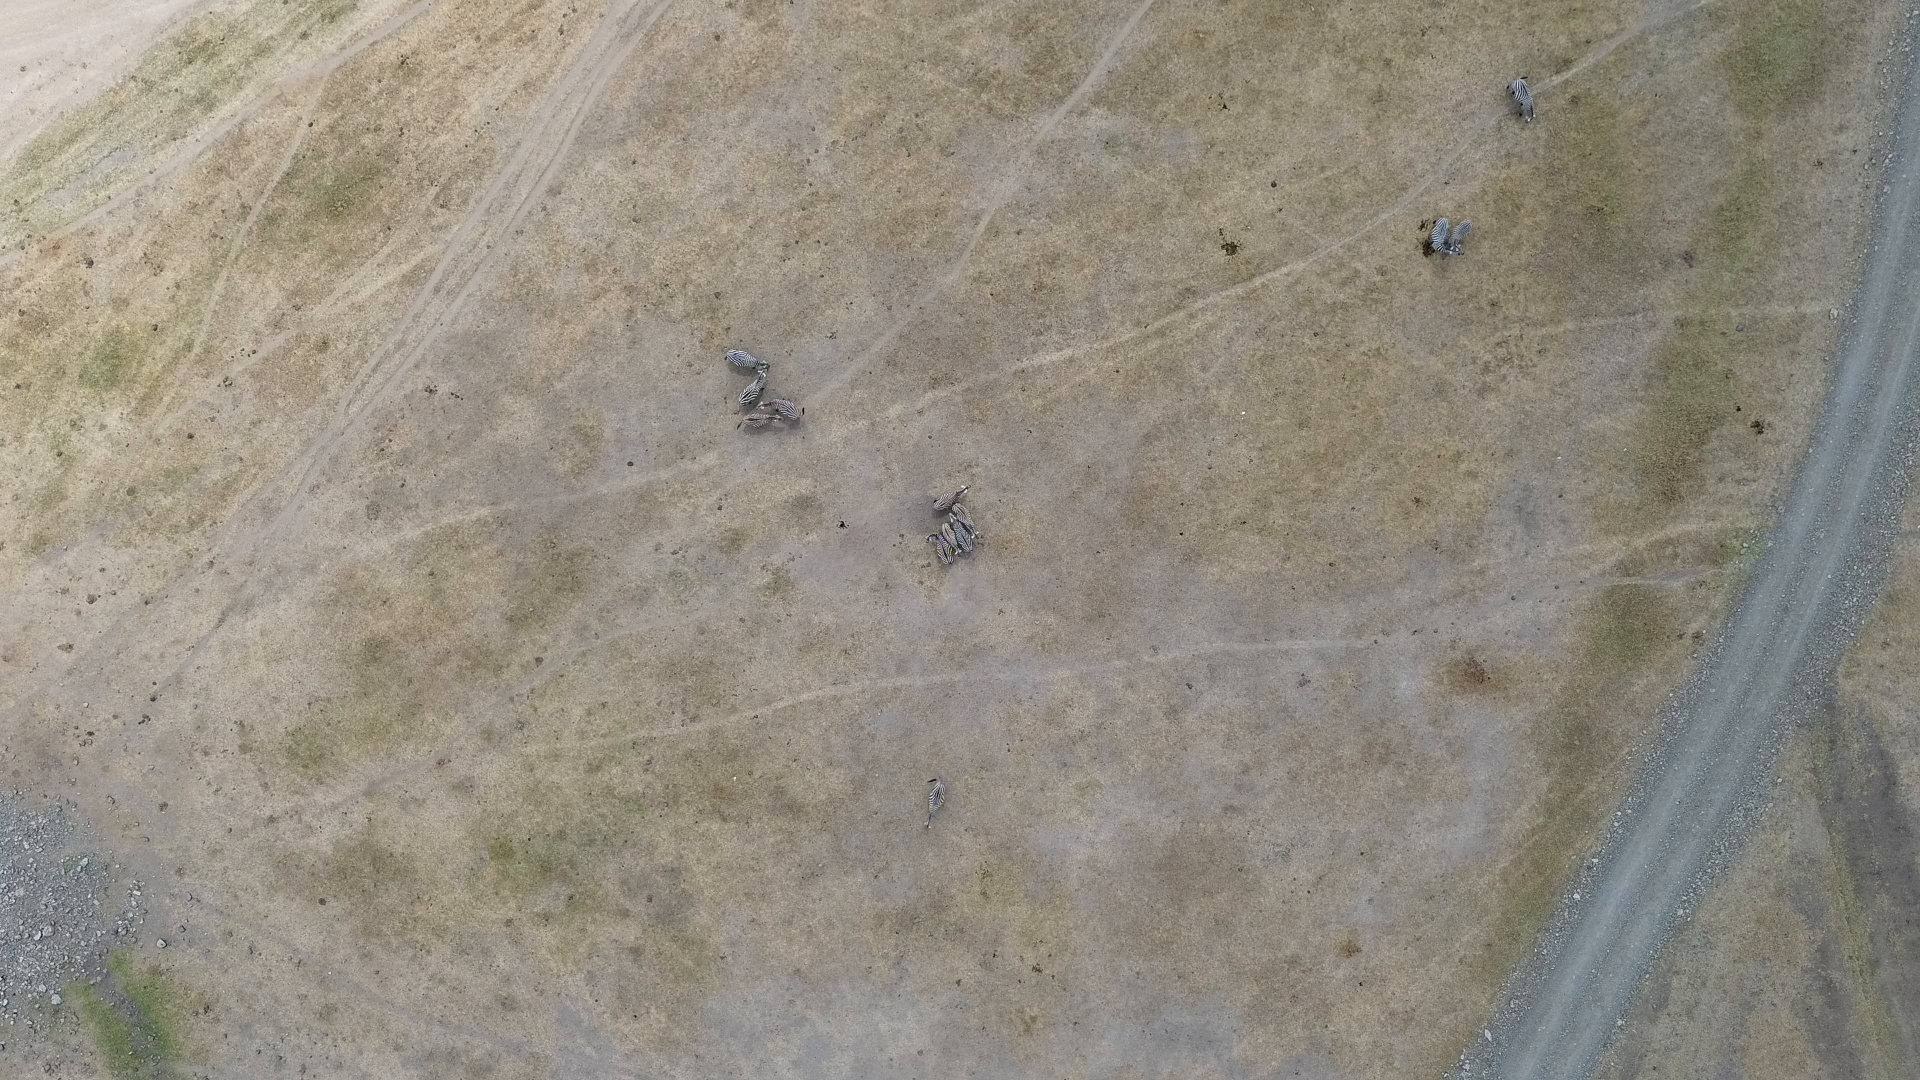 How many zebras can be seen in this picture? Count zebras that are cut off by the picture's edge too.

13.